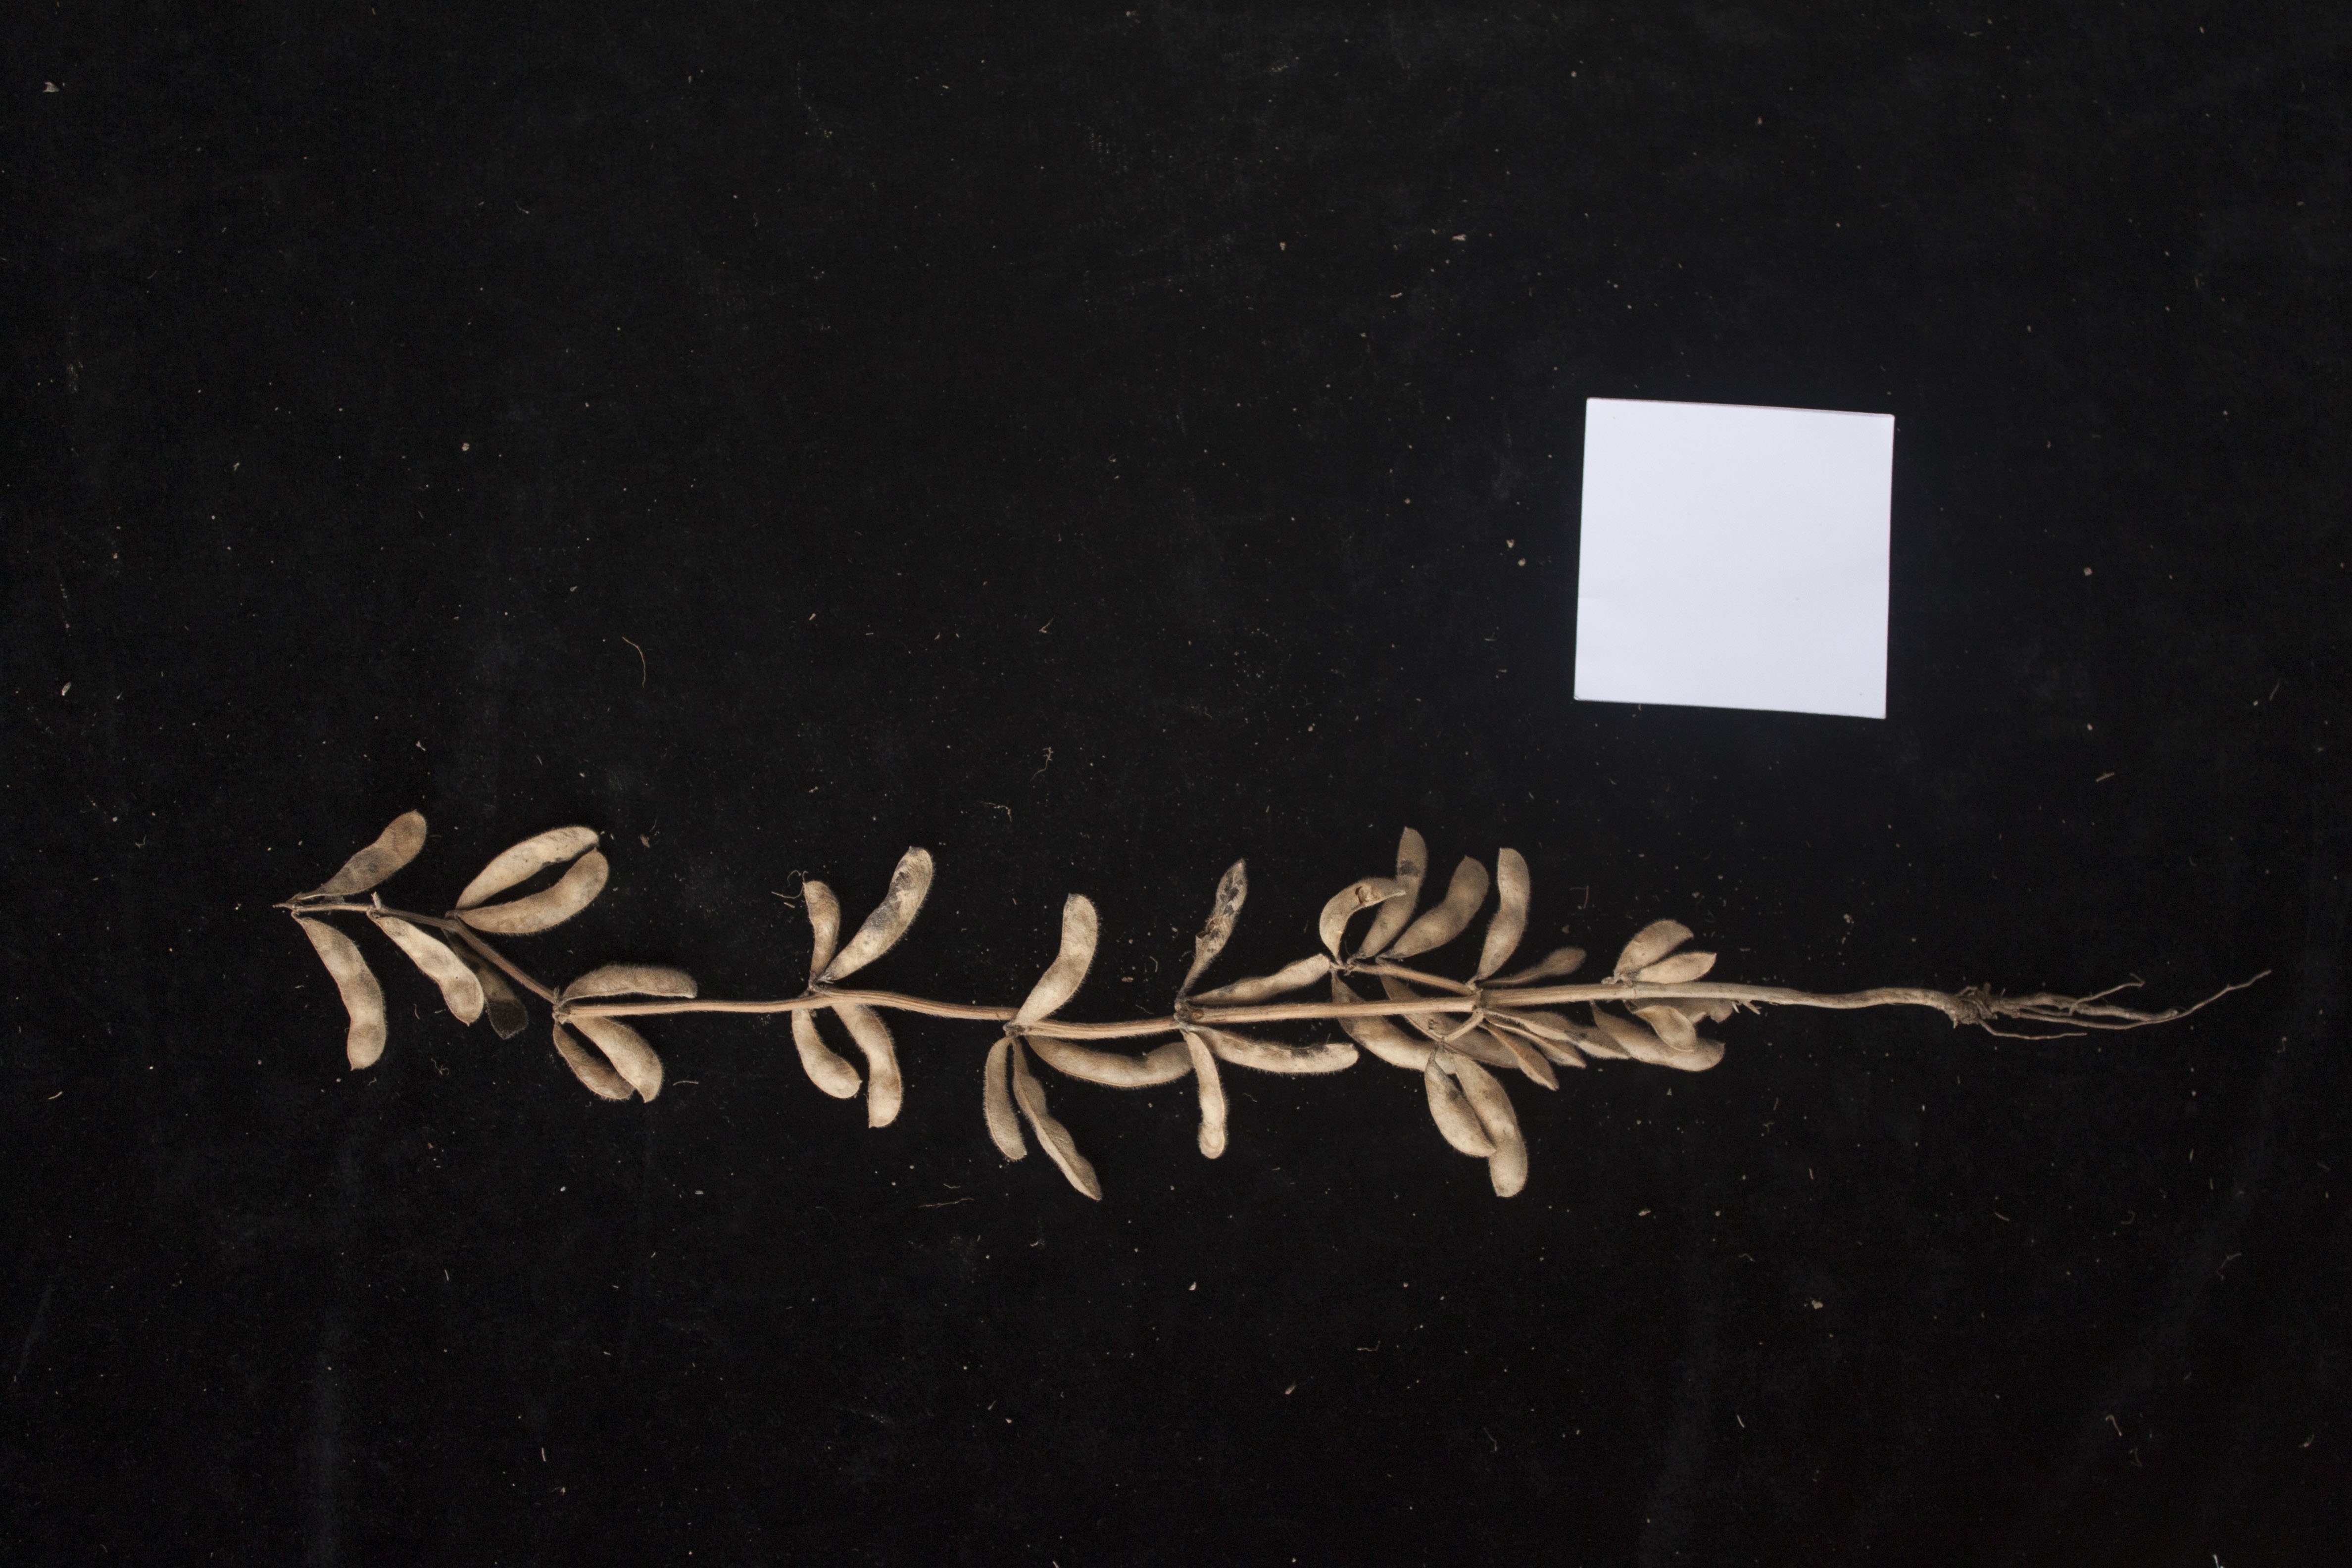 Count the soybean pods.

36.